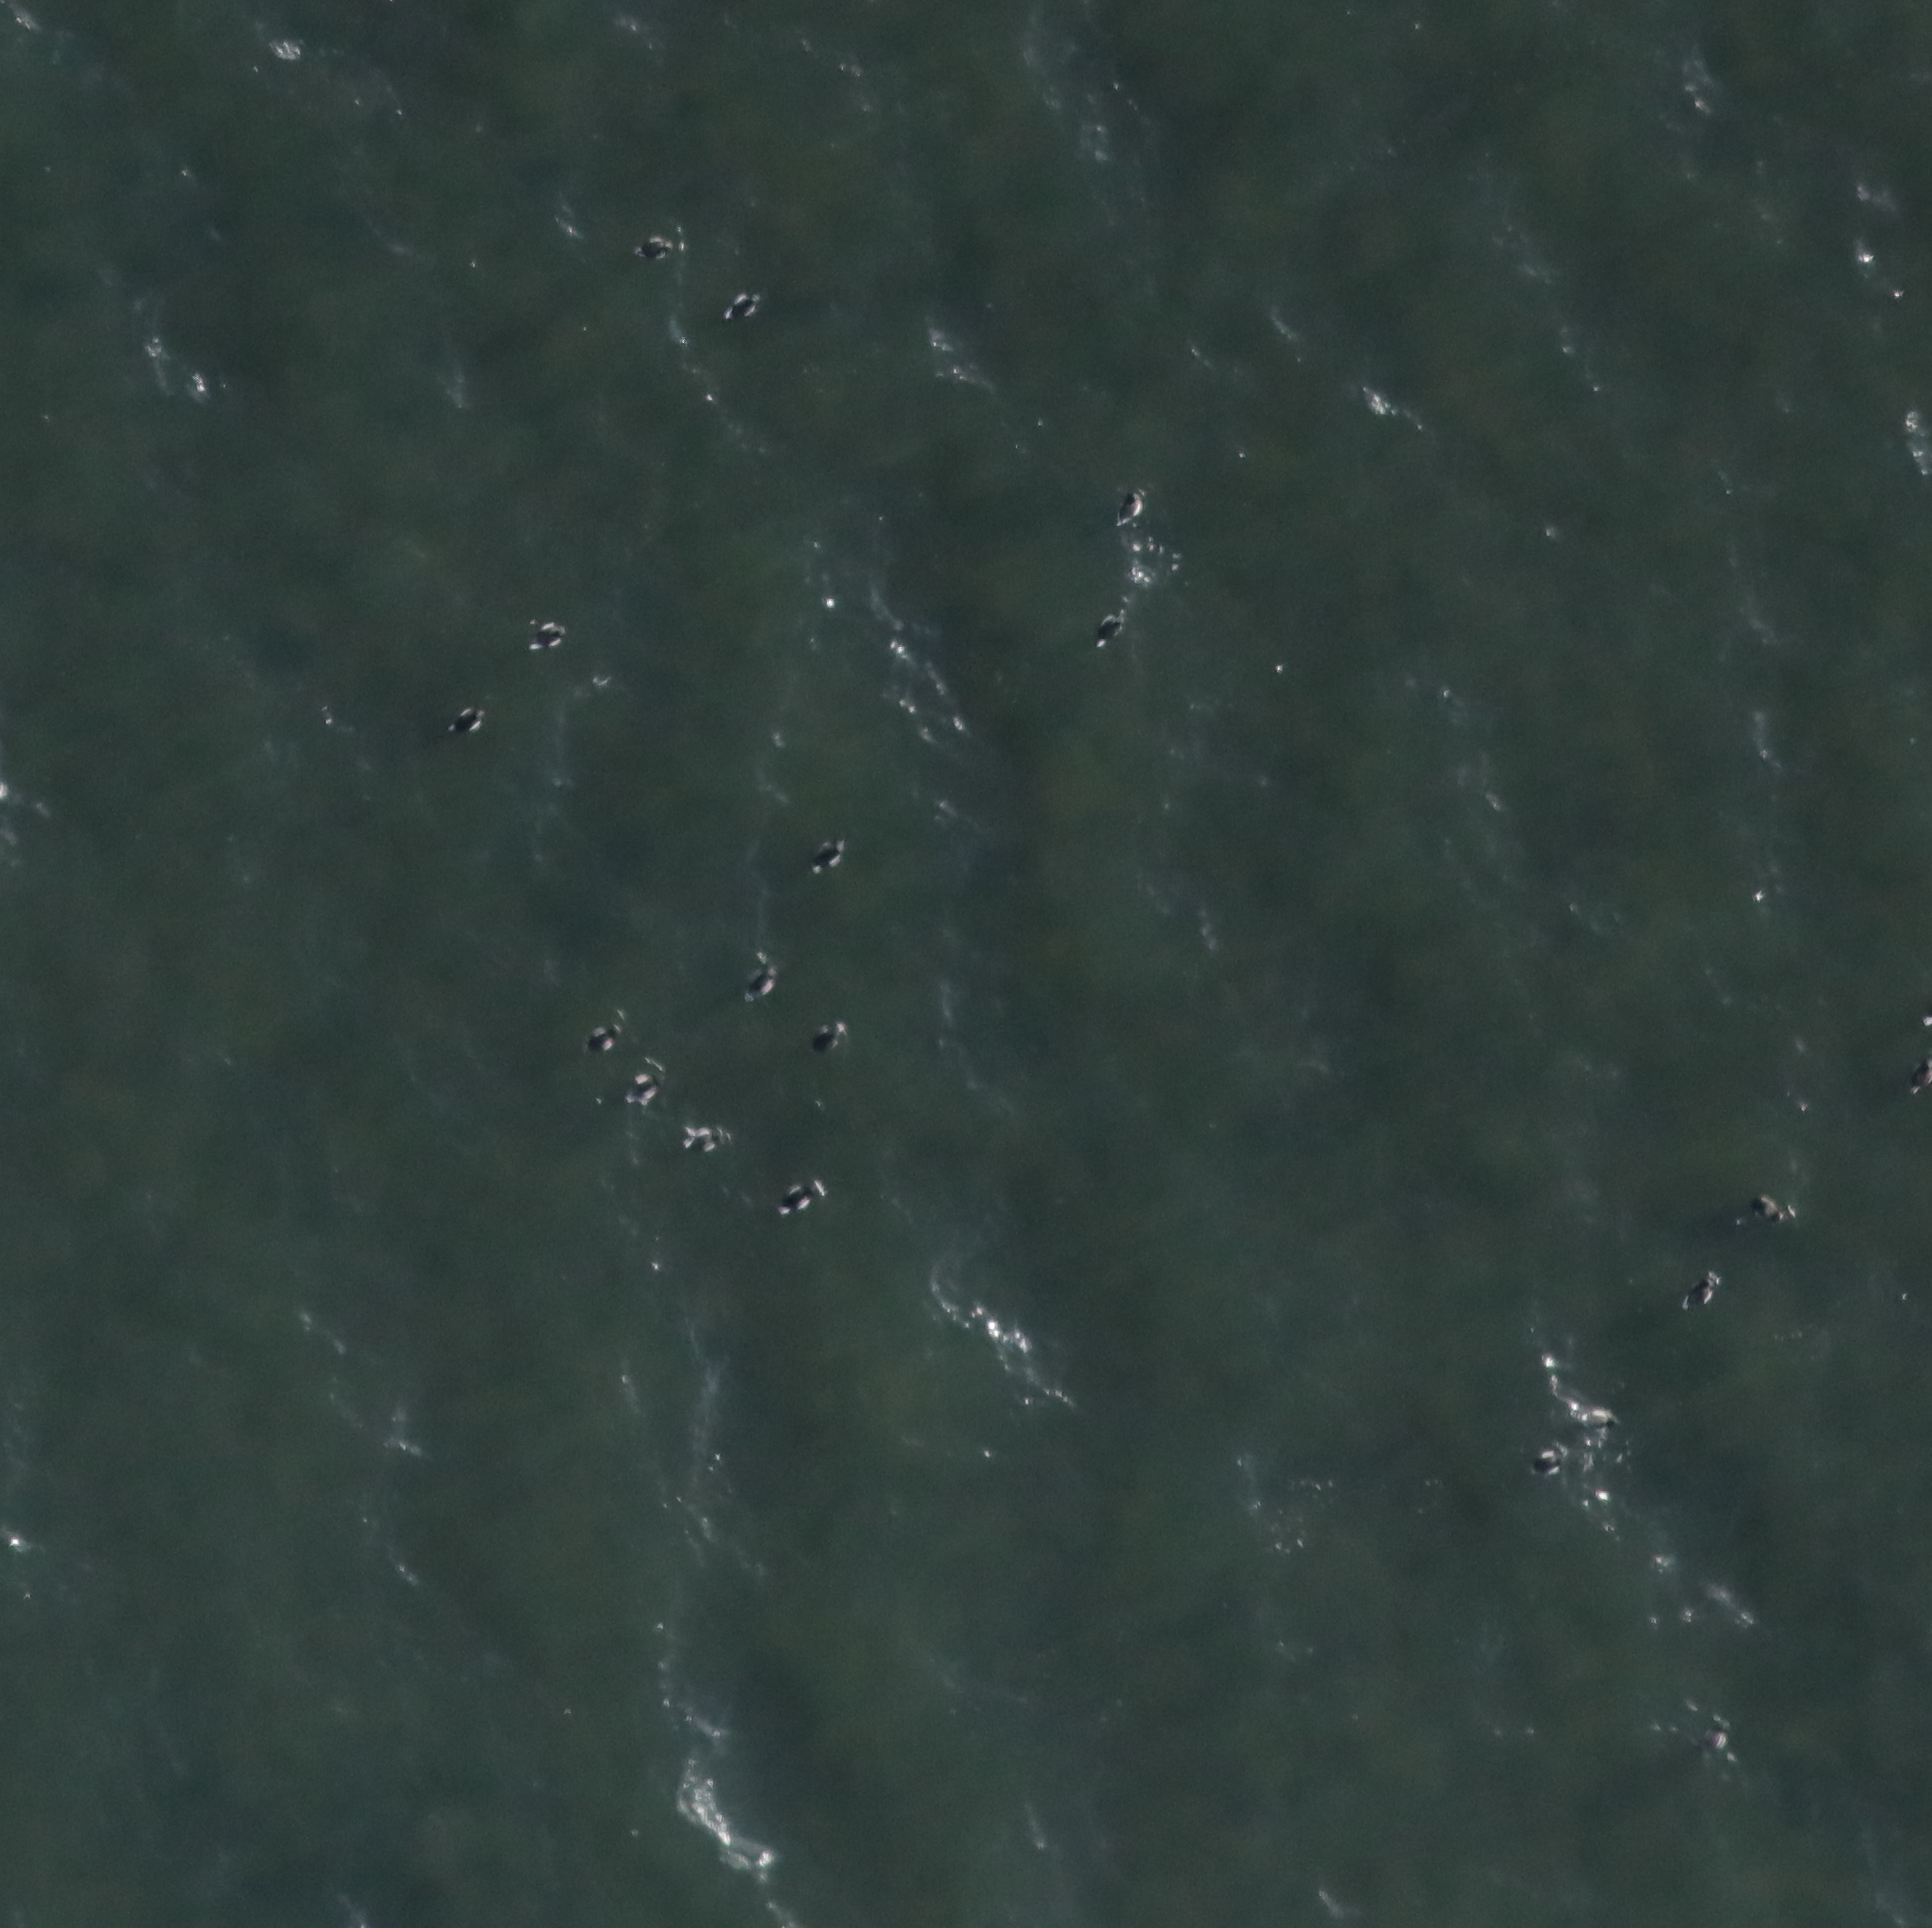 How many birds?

19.